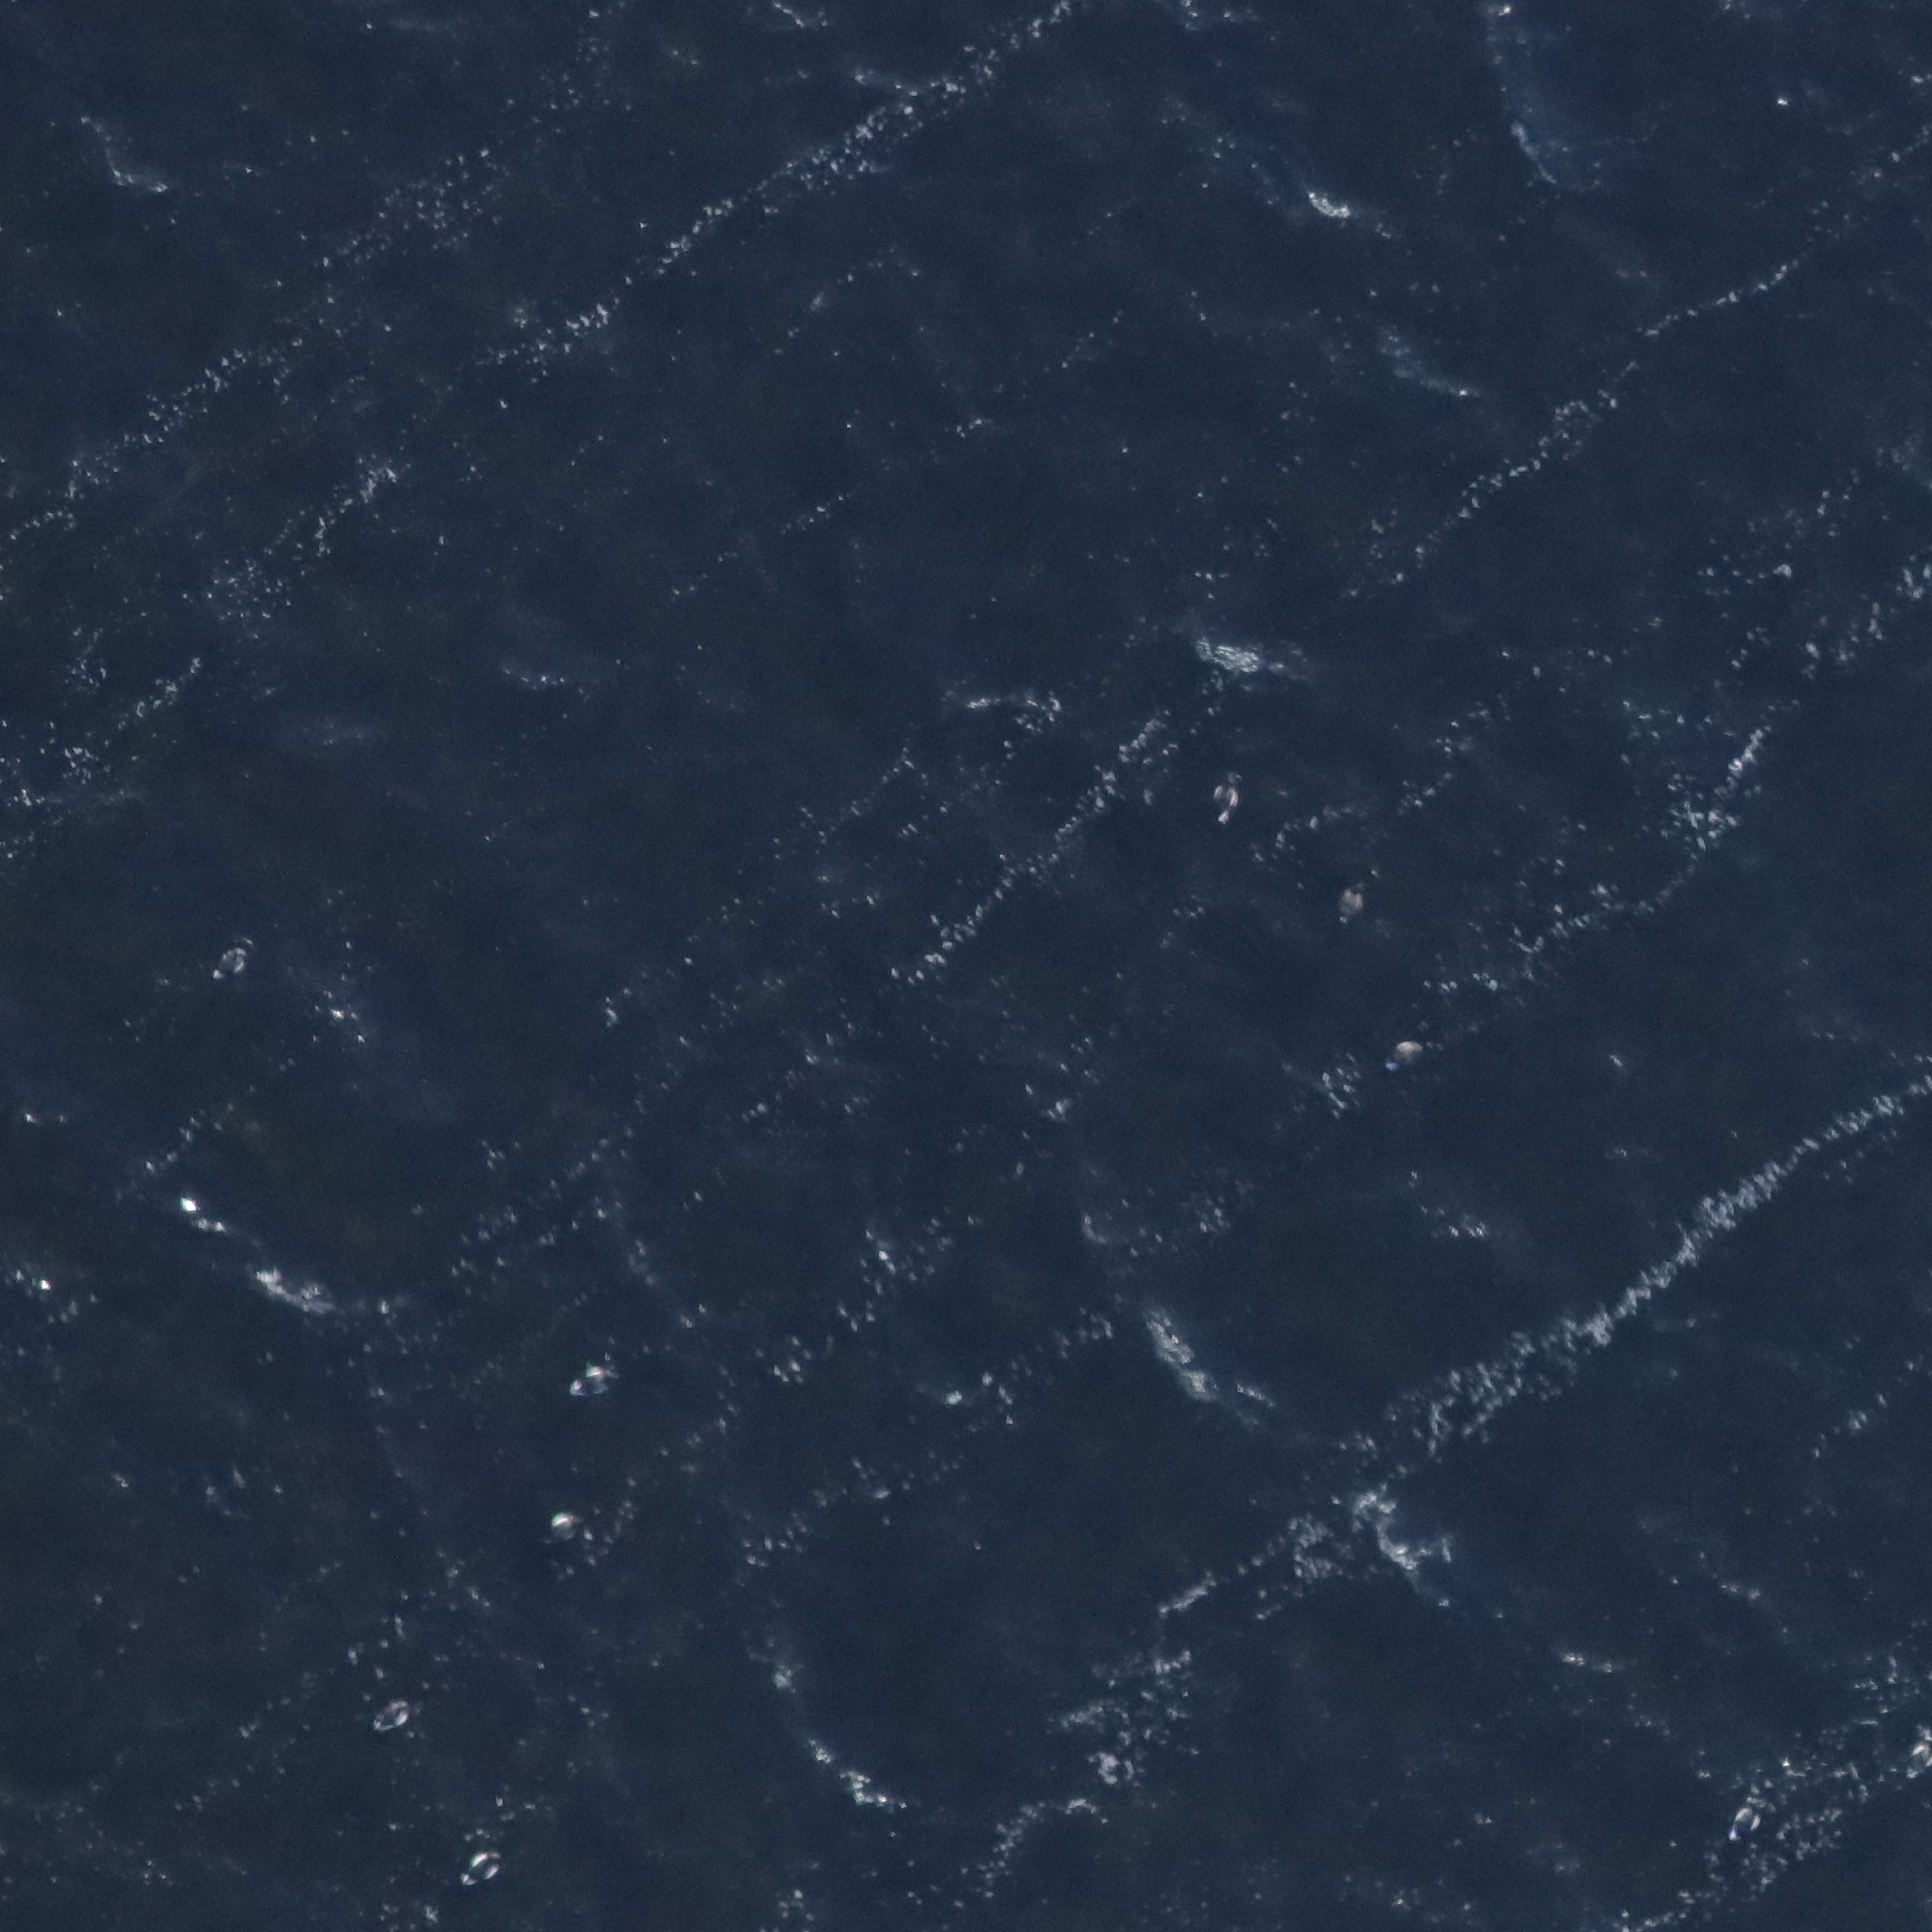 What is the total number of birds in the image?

10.